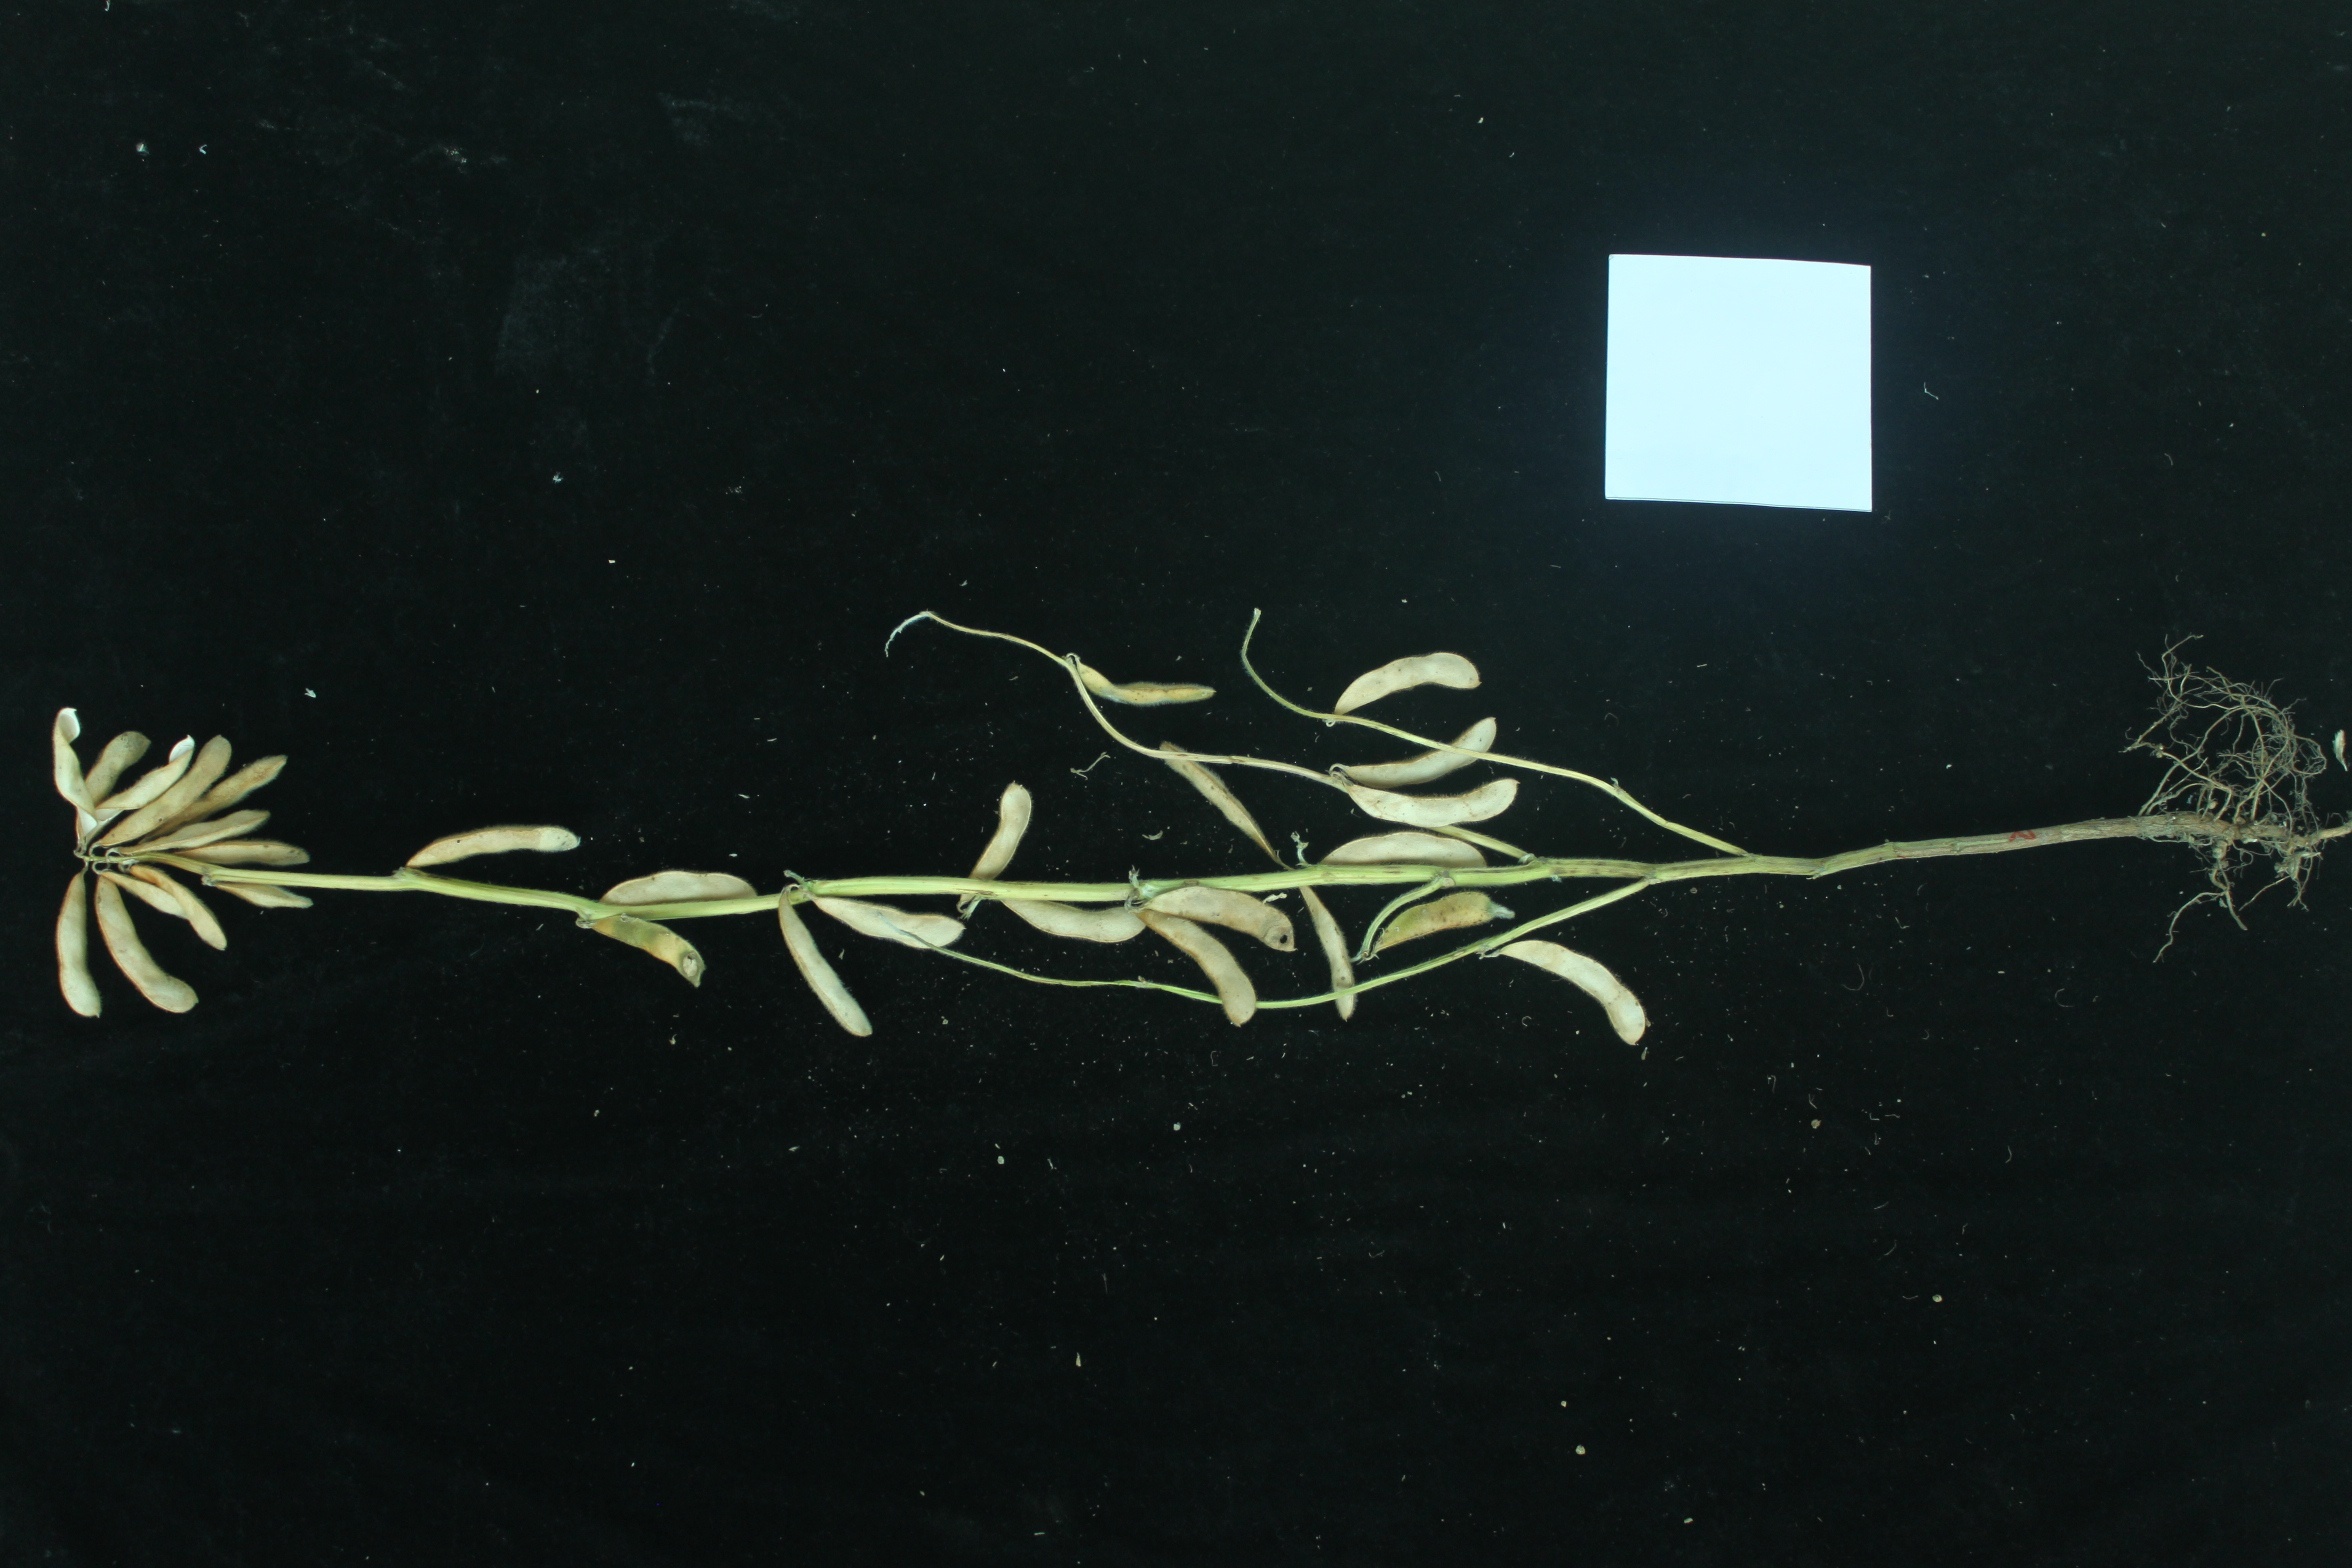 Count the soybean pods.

29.